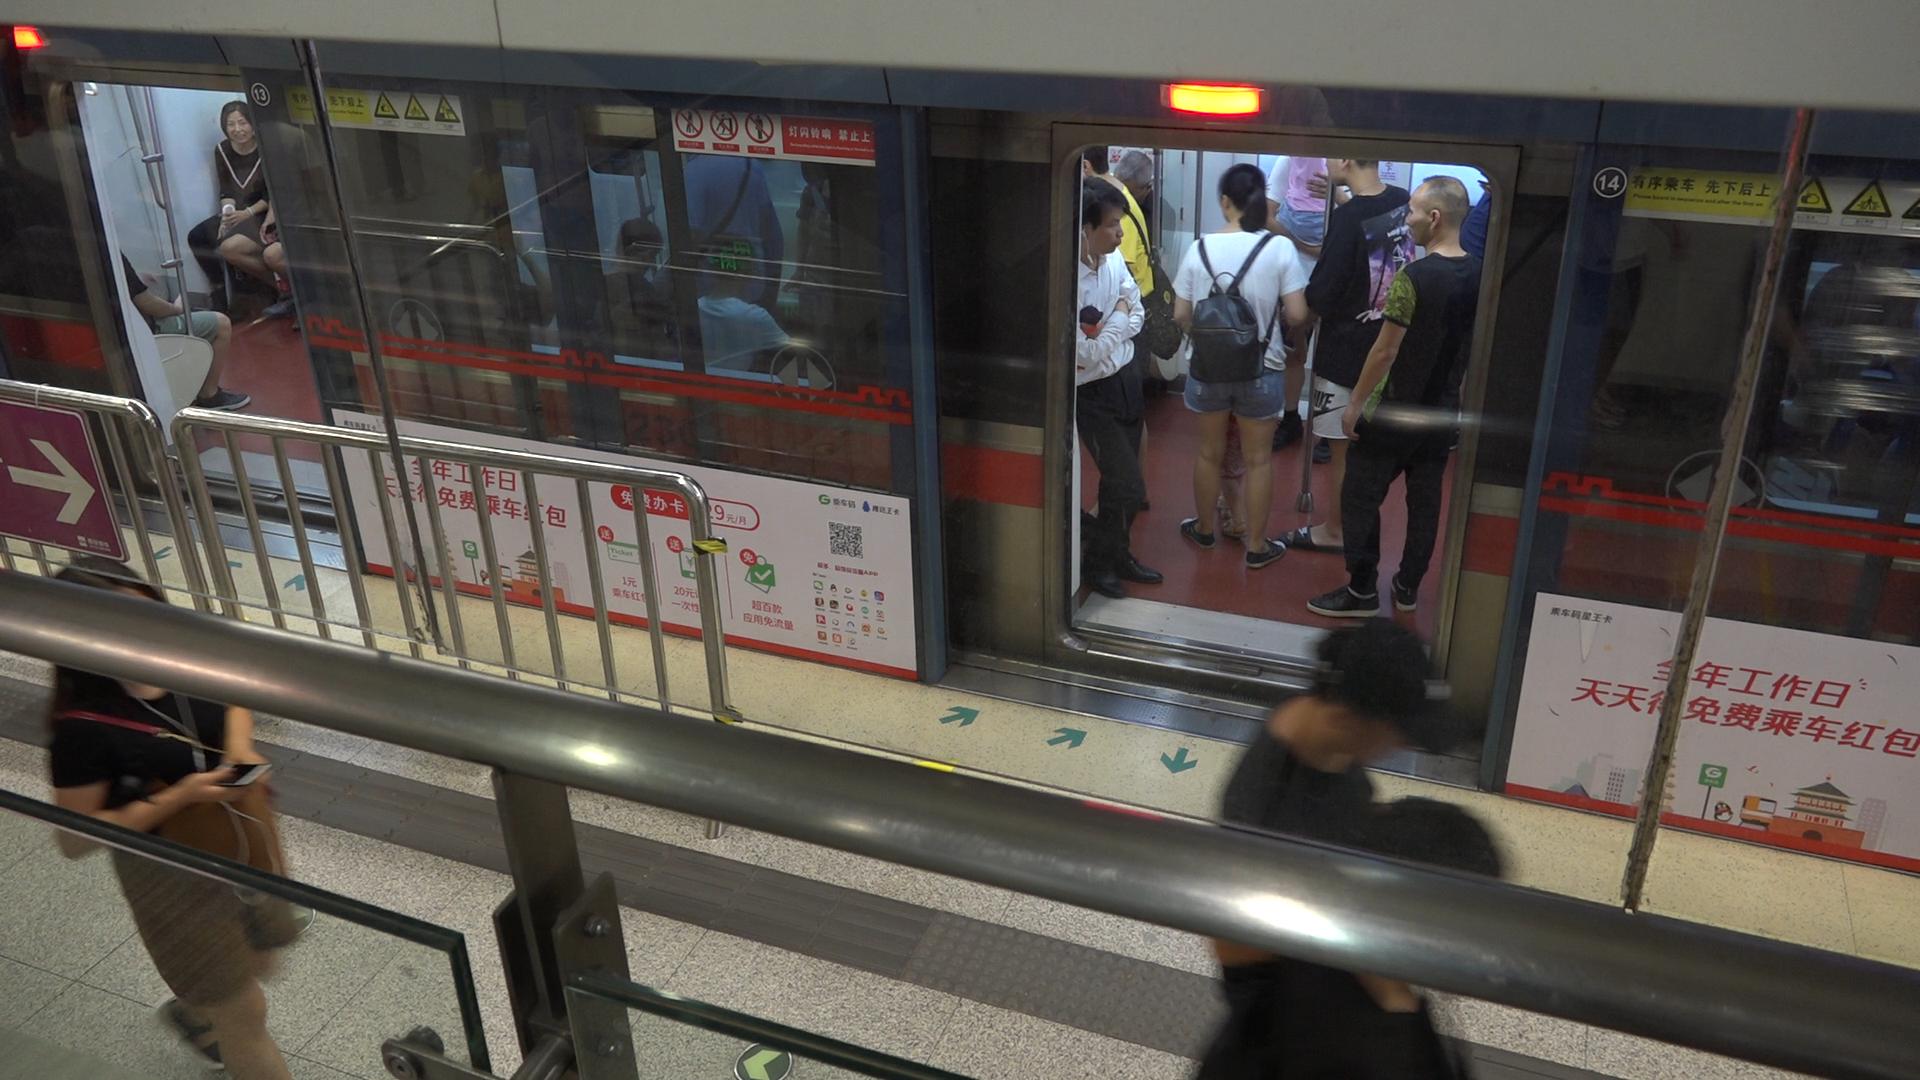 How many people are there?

12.